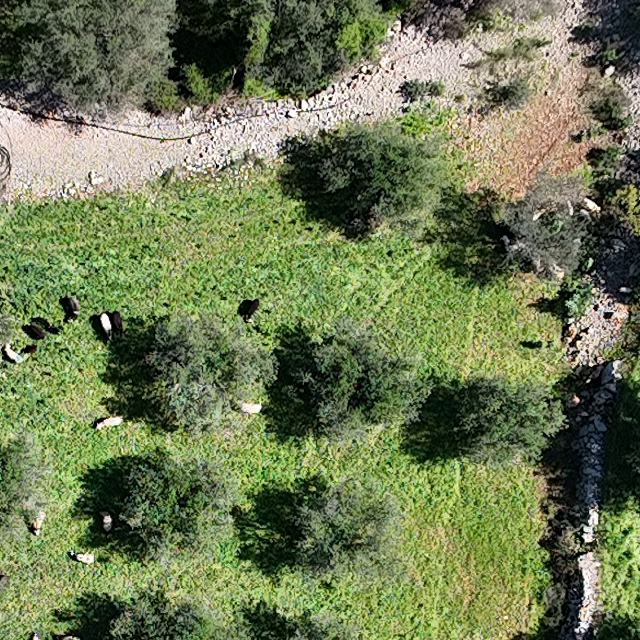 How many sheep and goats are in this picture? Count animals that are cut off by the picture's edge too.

25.